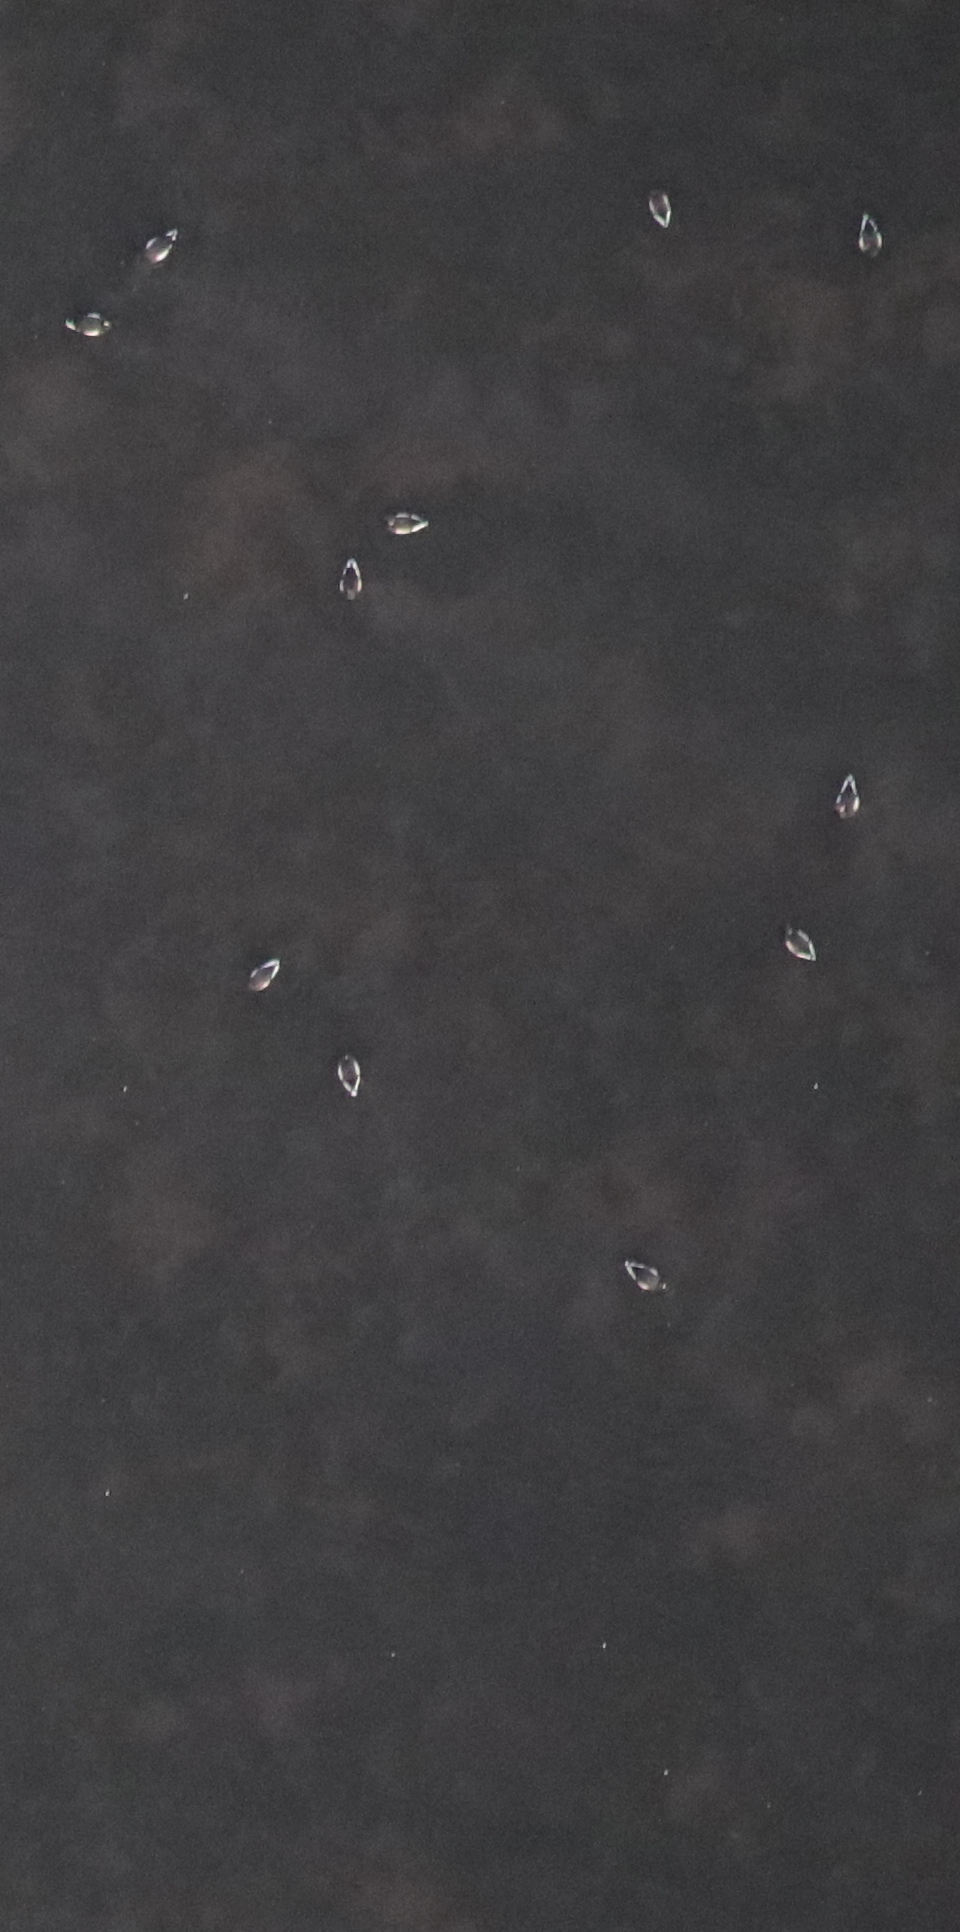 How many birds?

11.